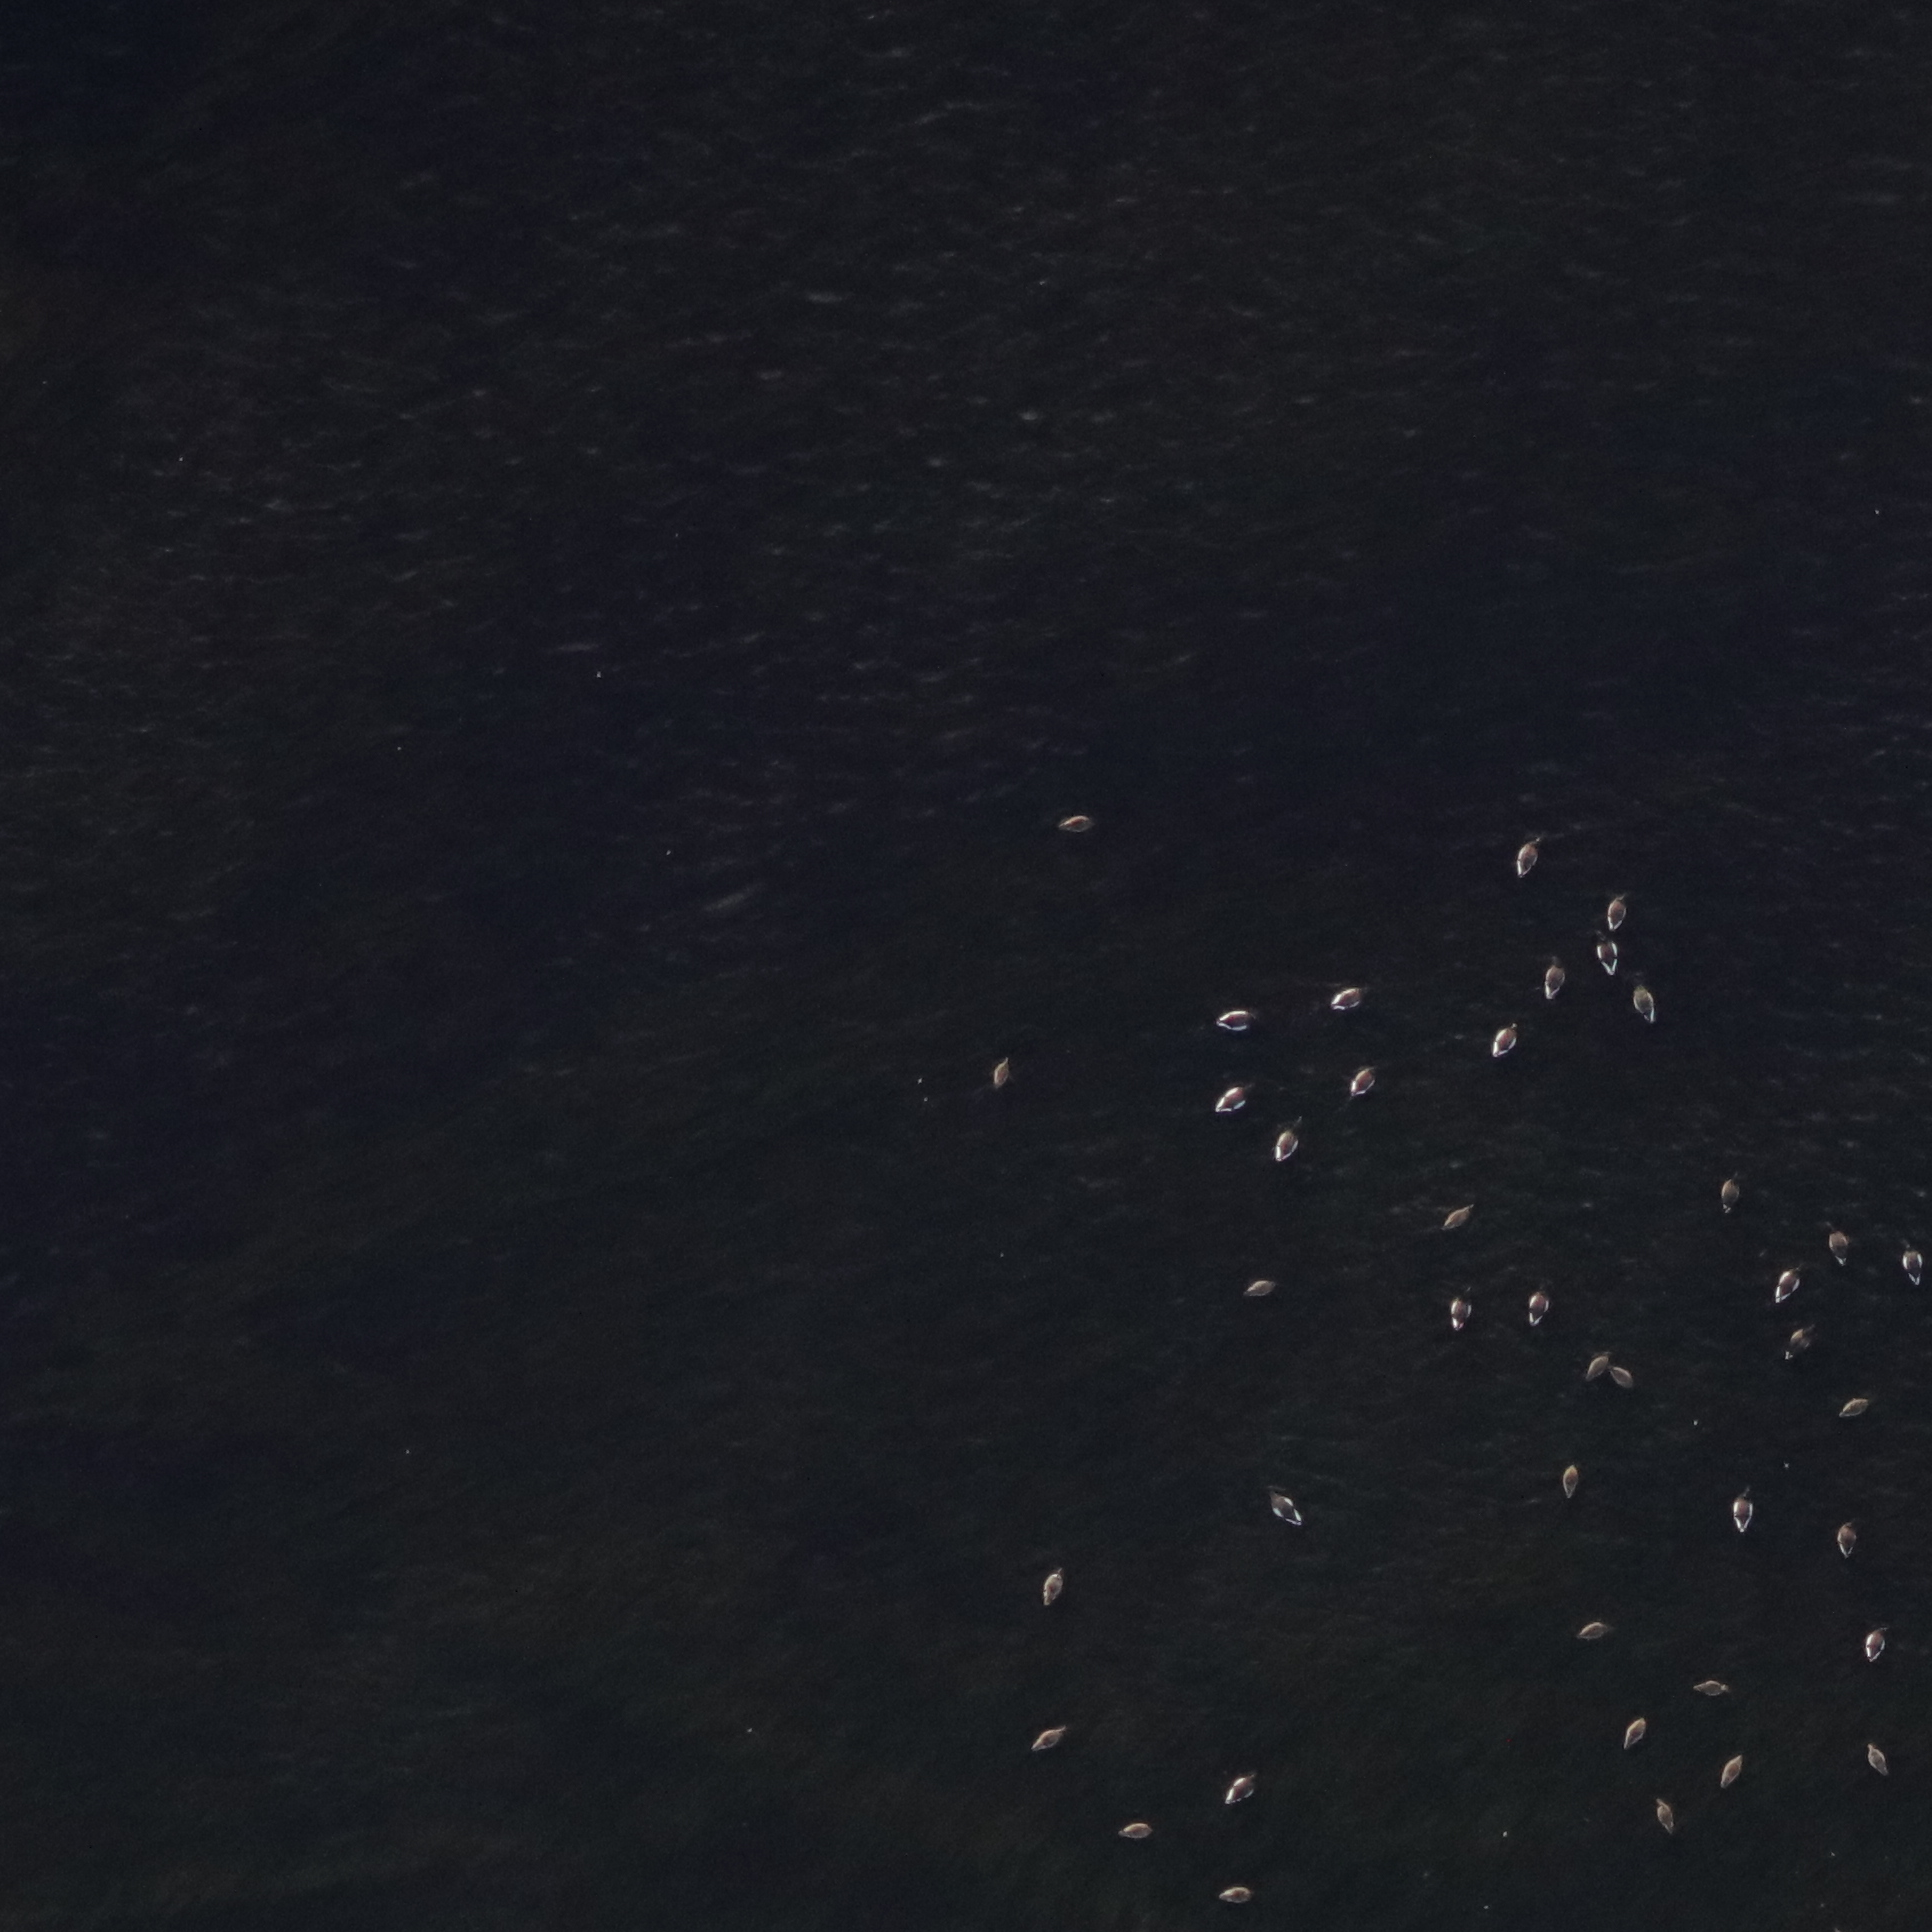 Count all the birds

40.